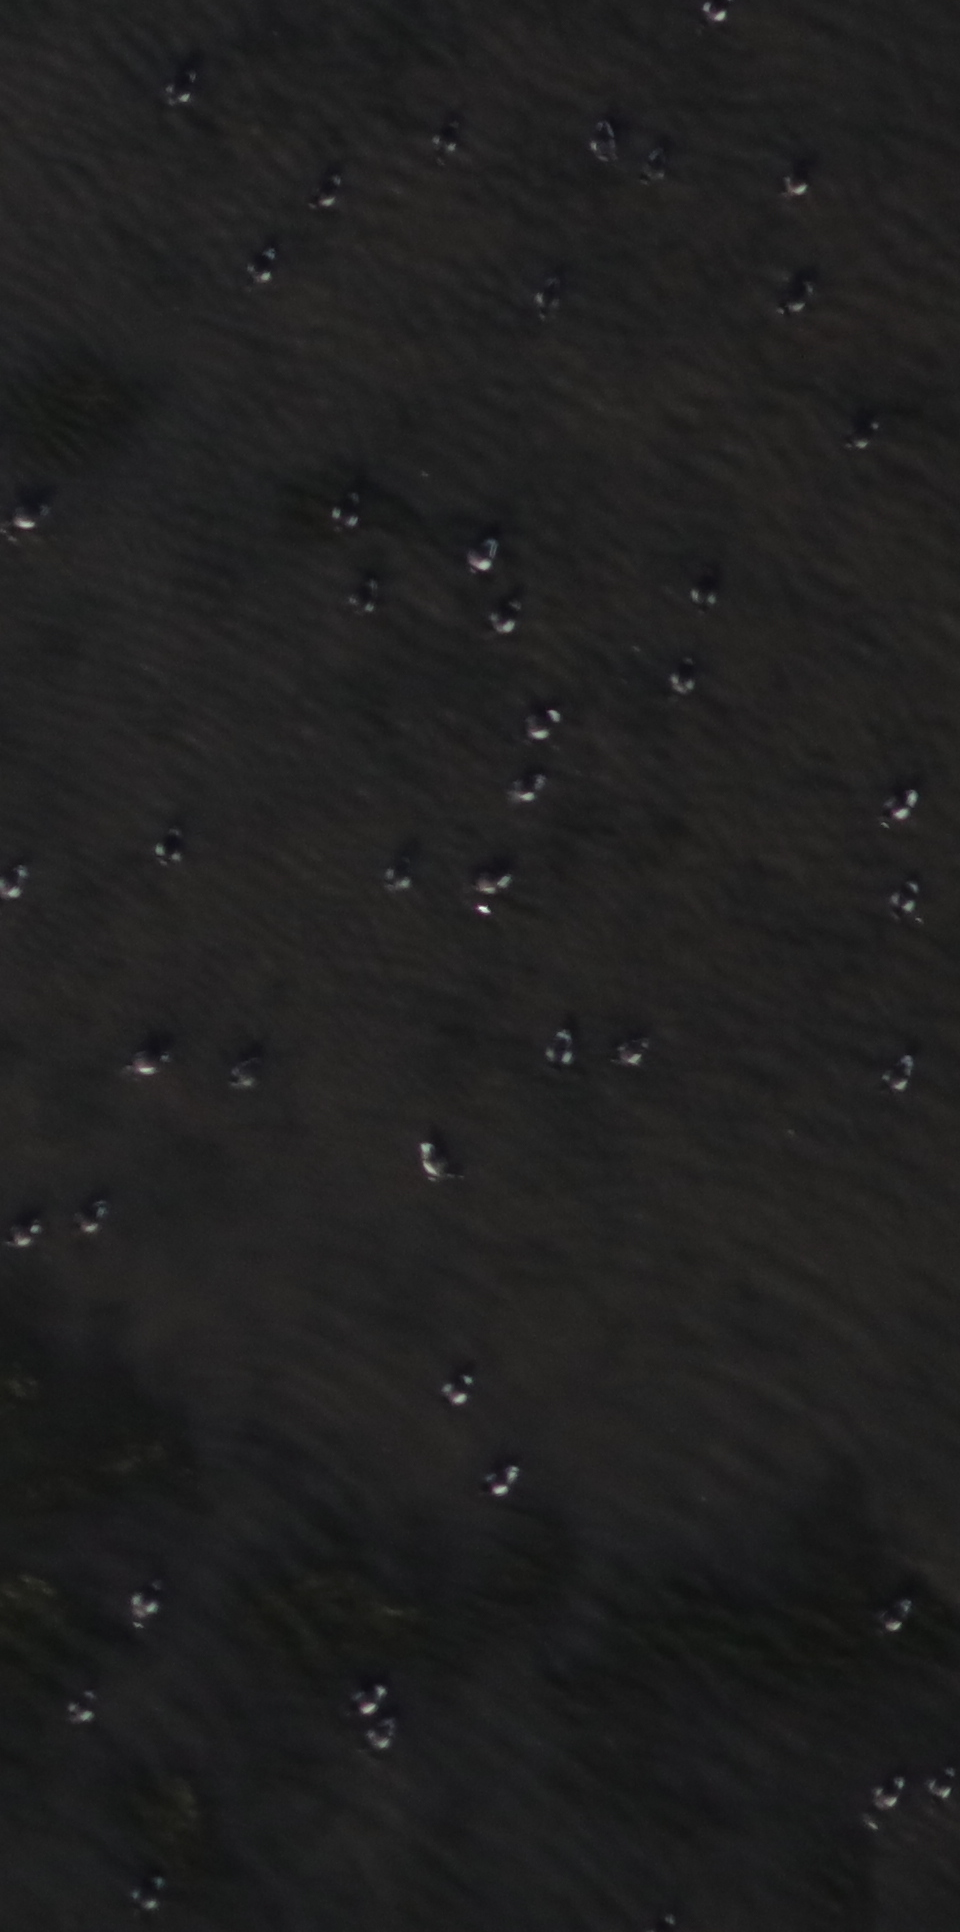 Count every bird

43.